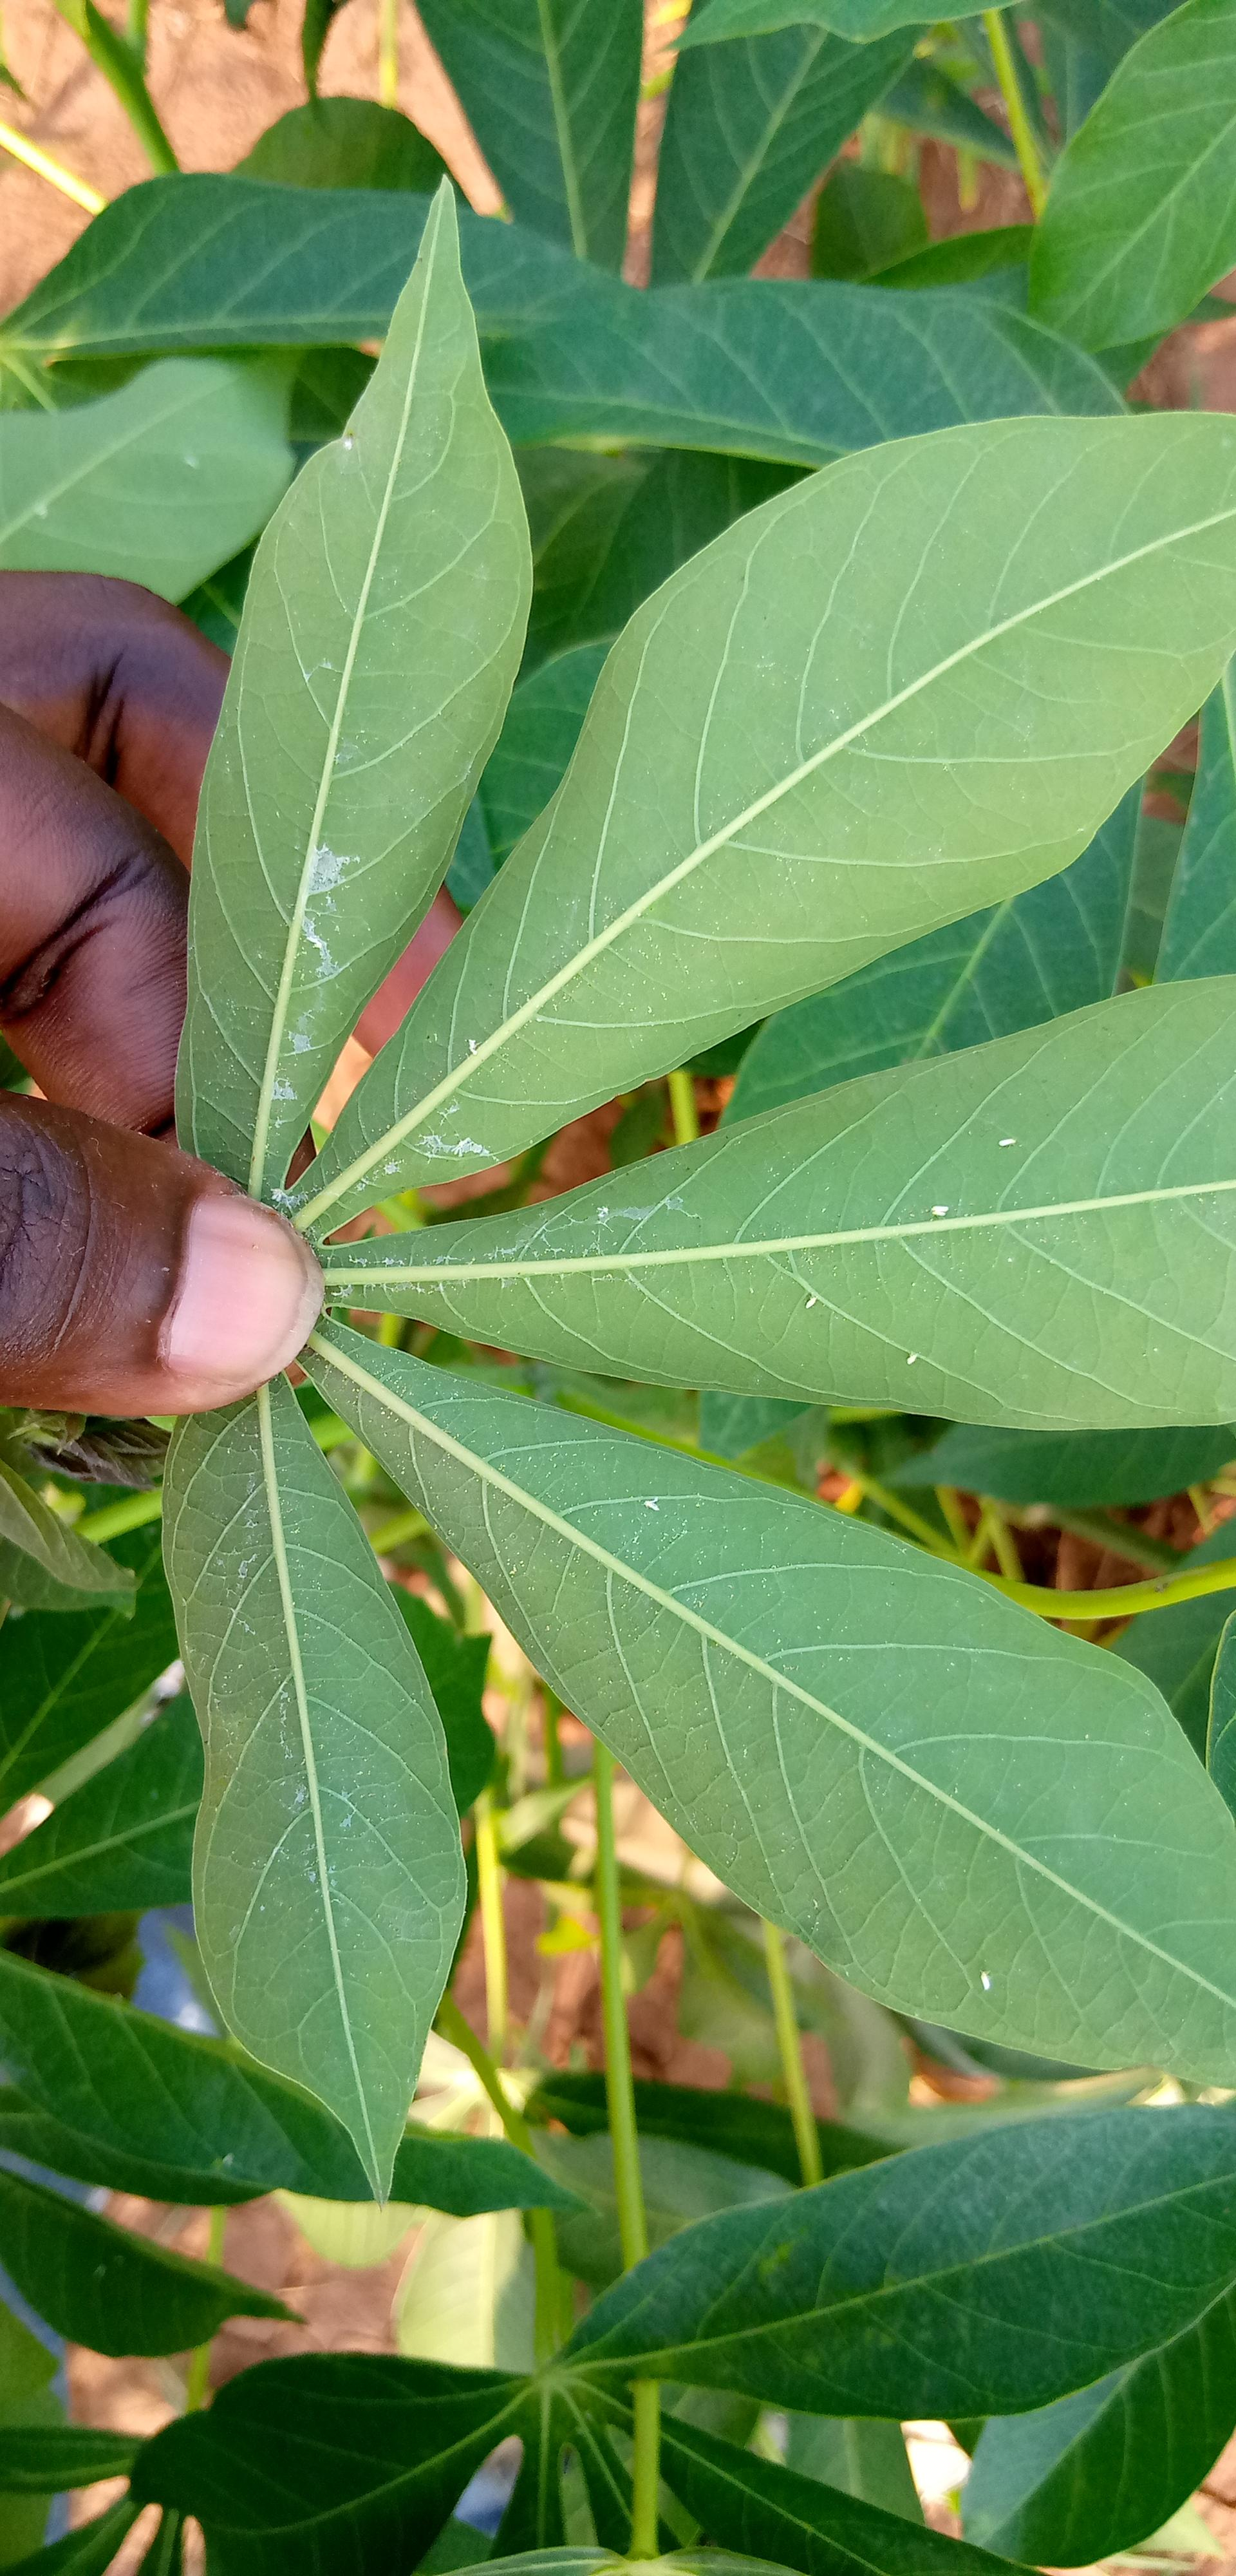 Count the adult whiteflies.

8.